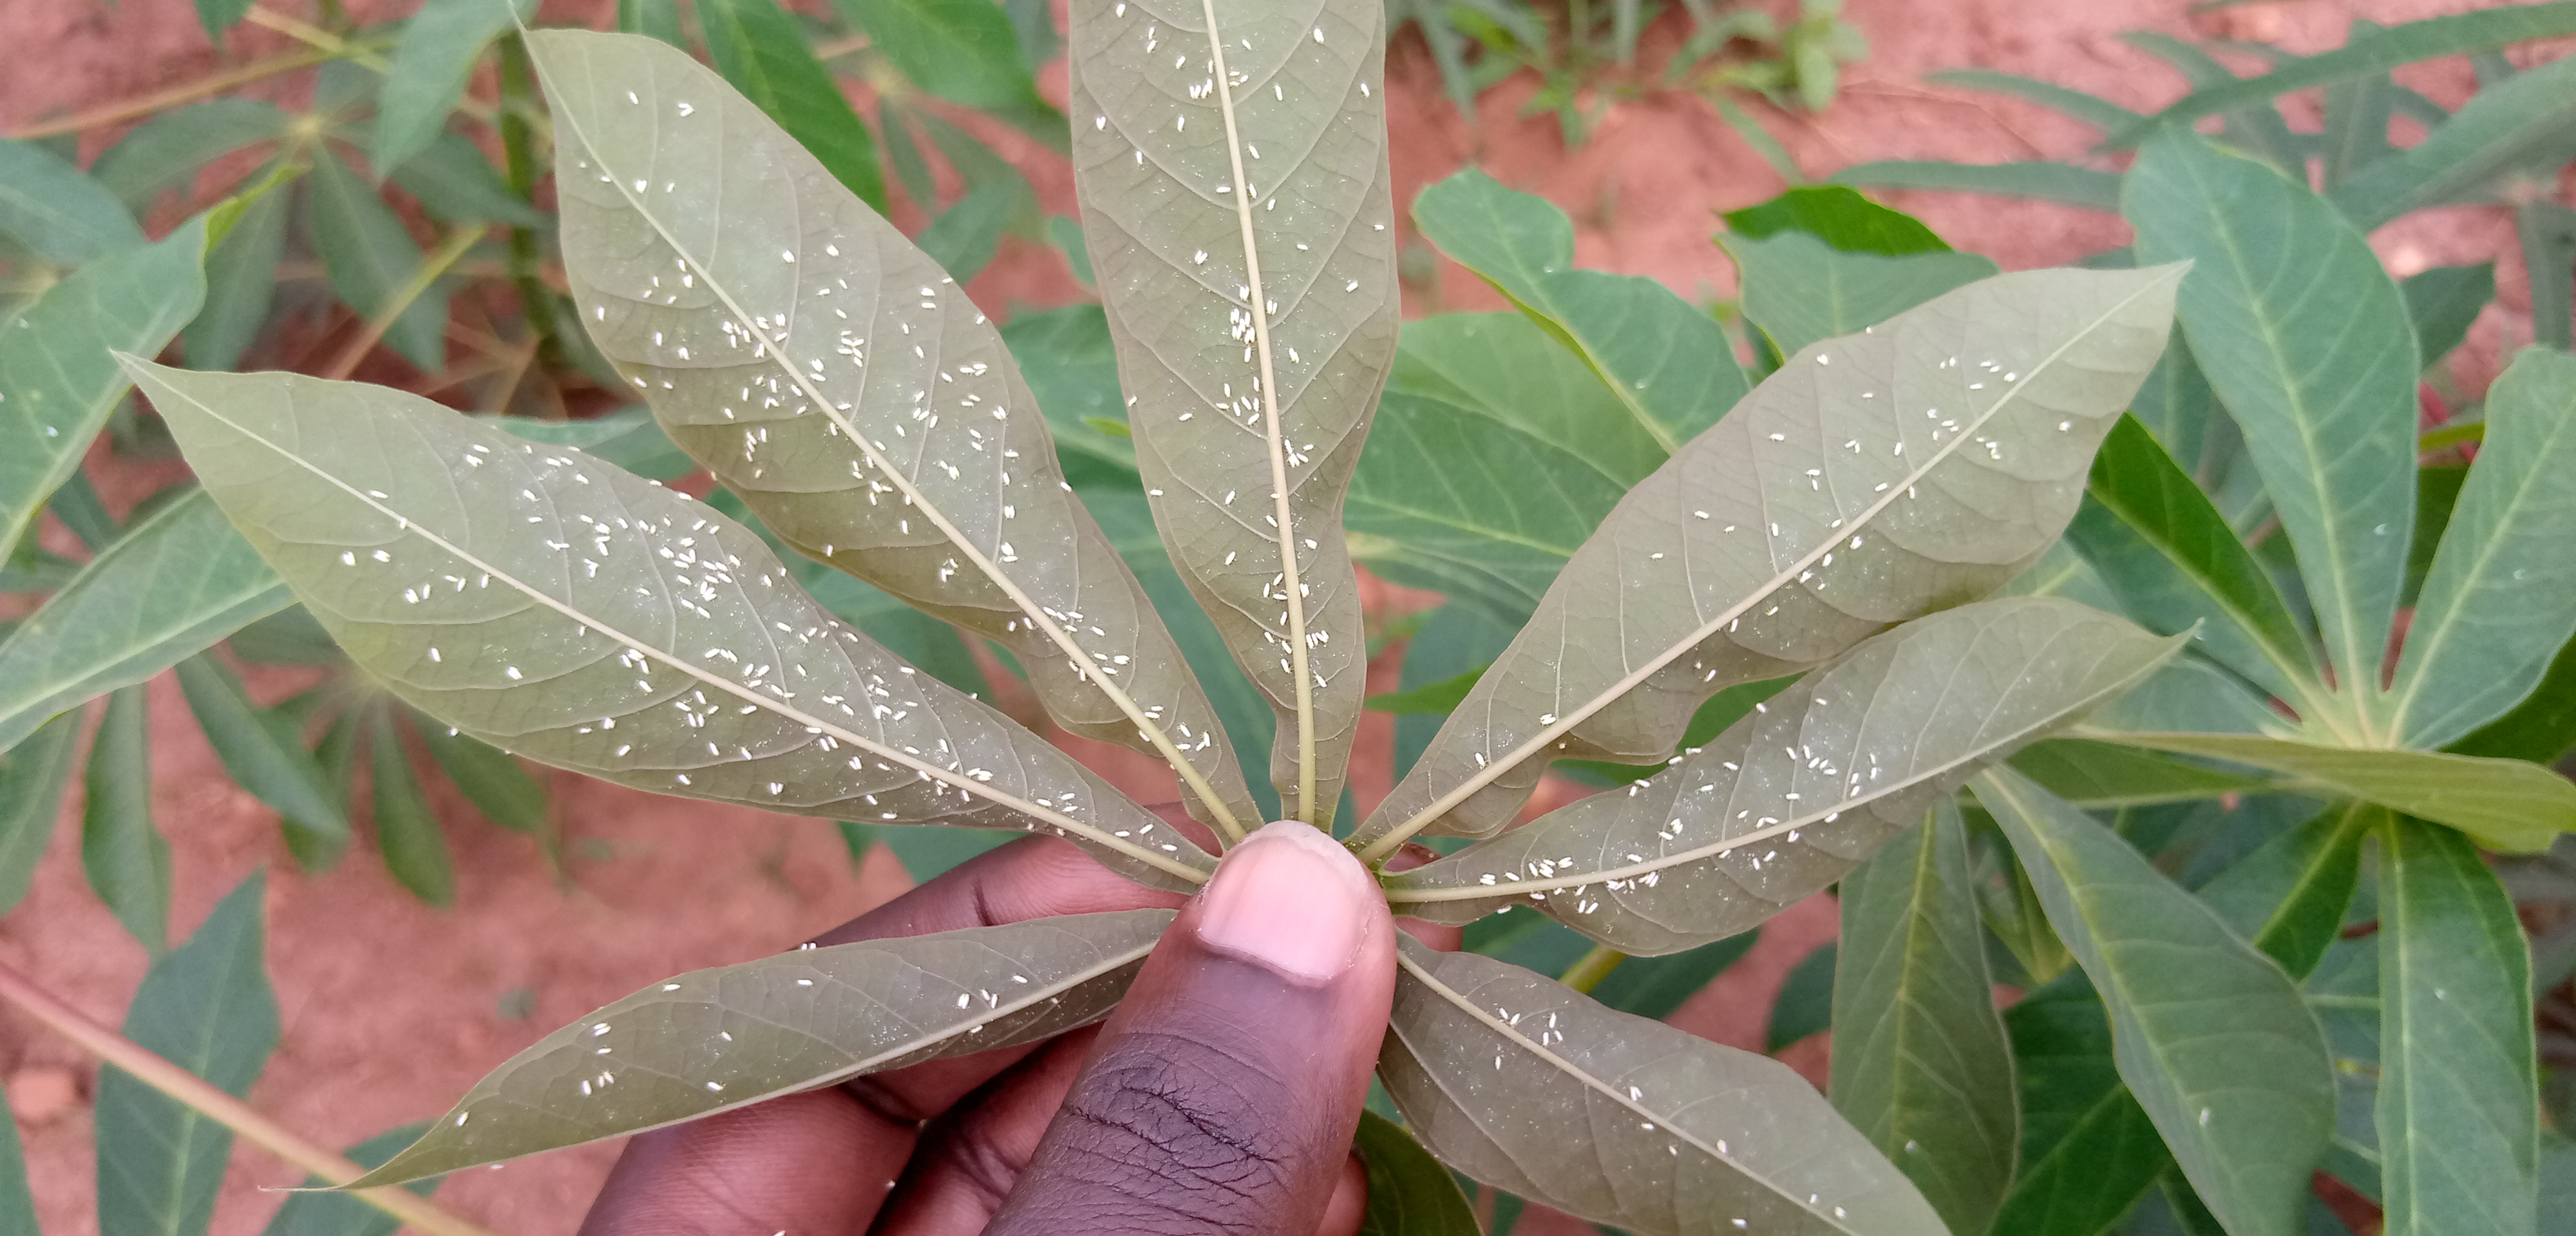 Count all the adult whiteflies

393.